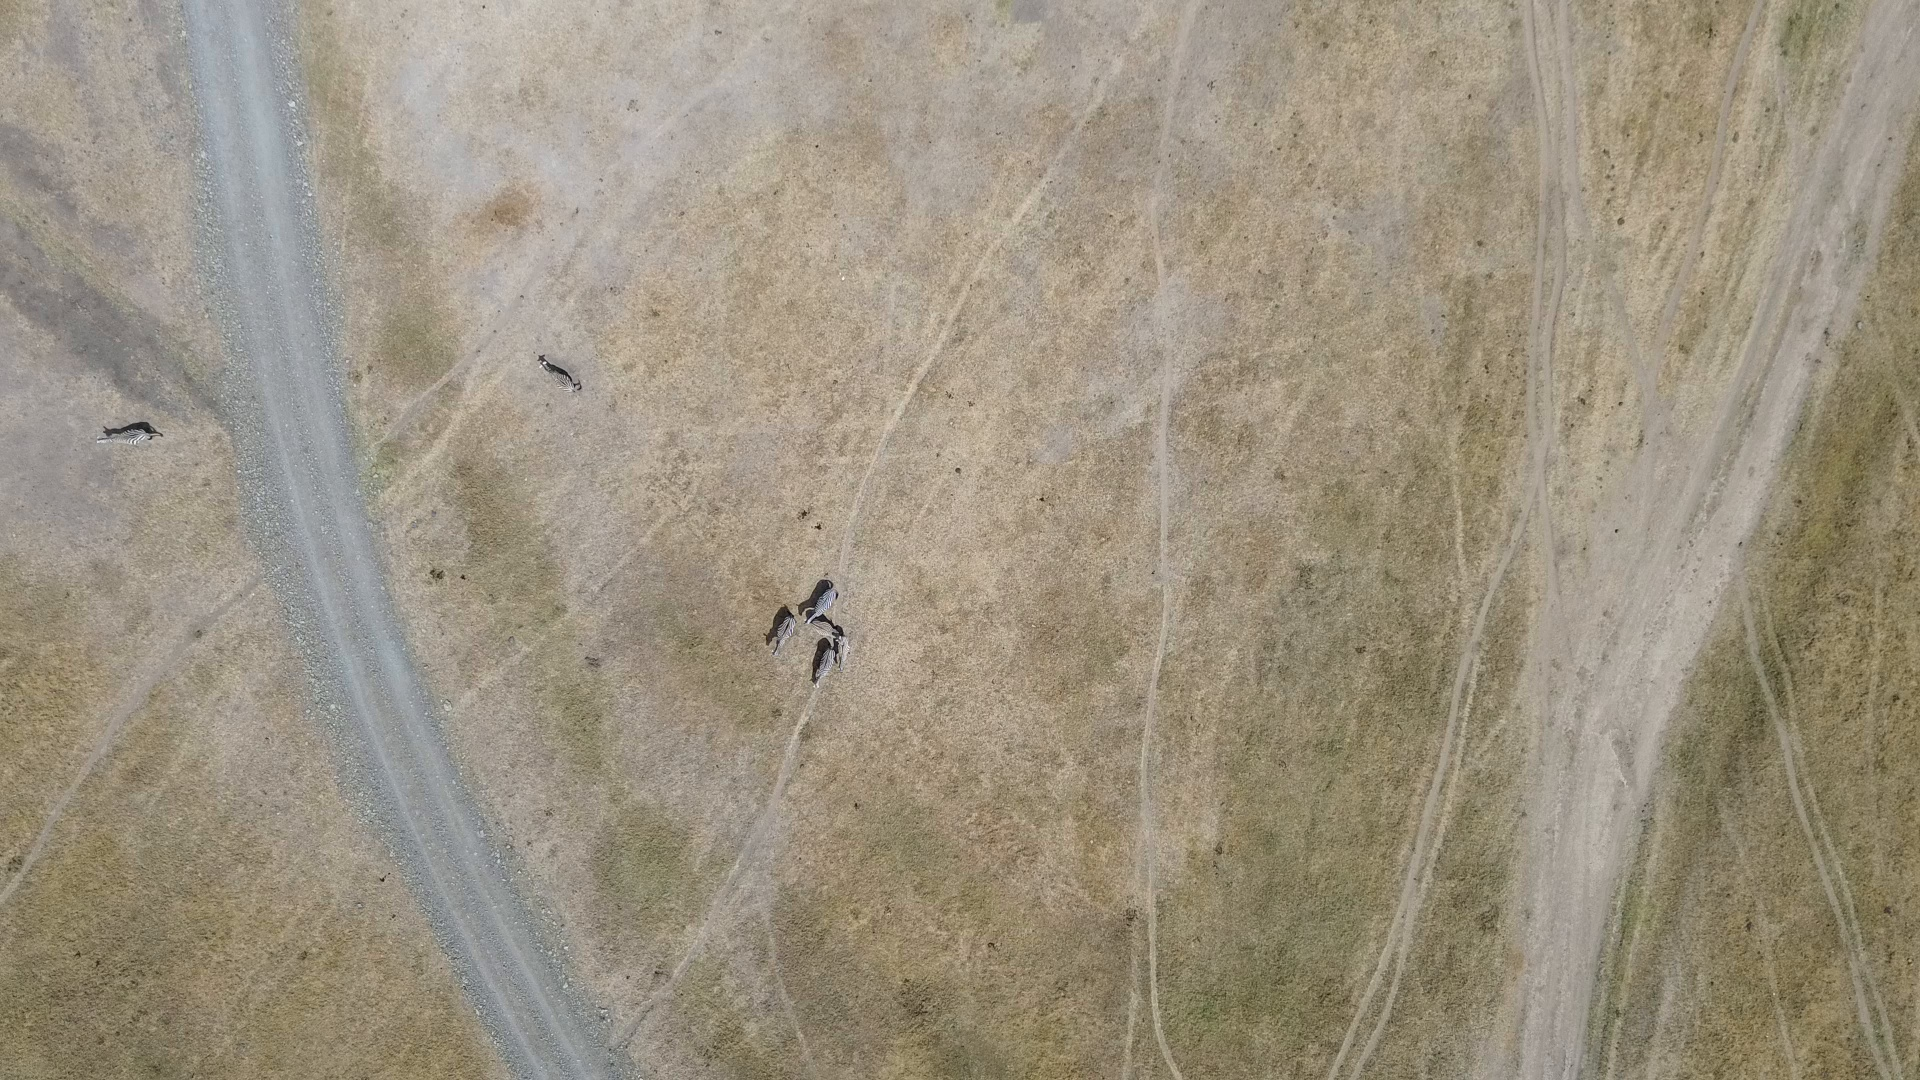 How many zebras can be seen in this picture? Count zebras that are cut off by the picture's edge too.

7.